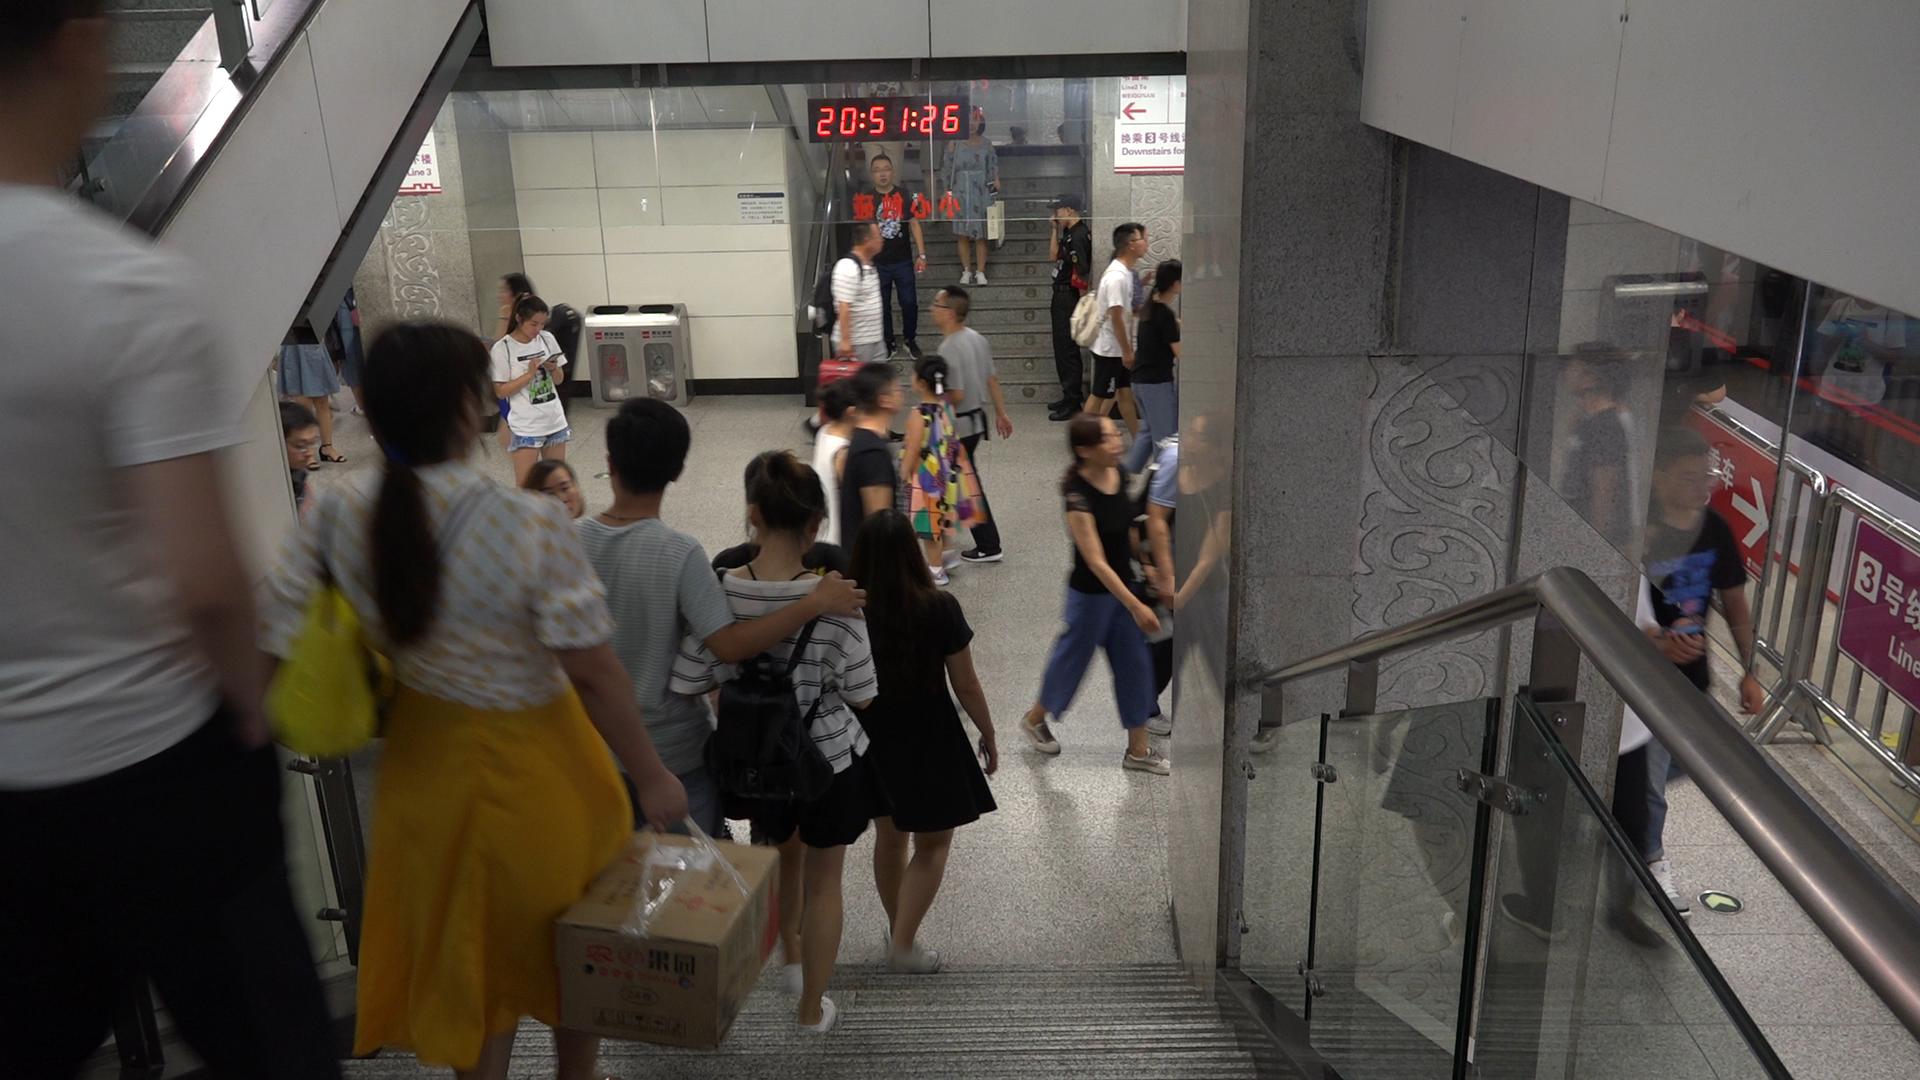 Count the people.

26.